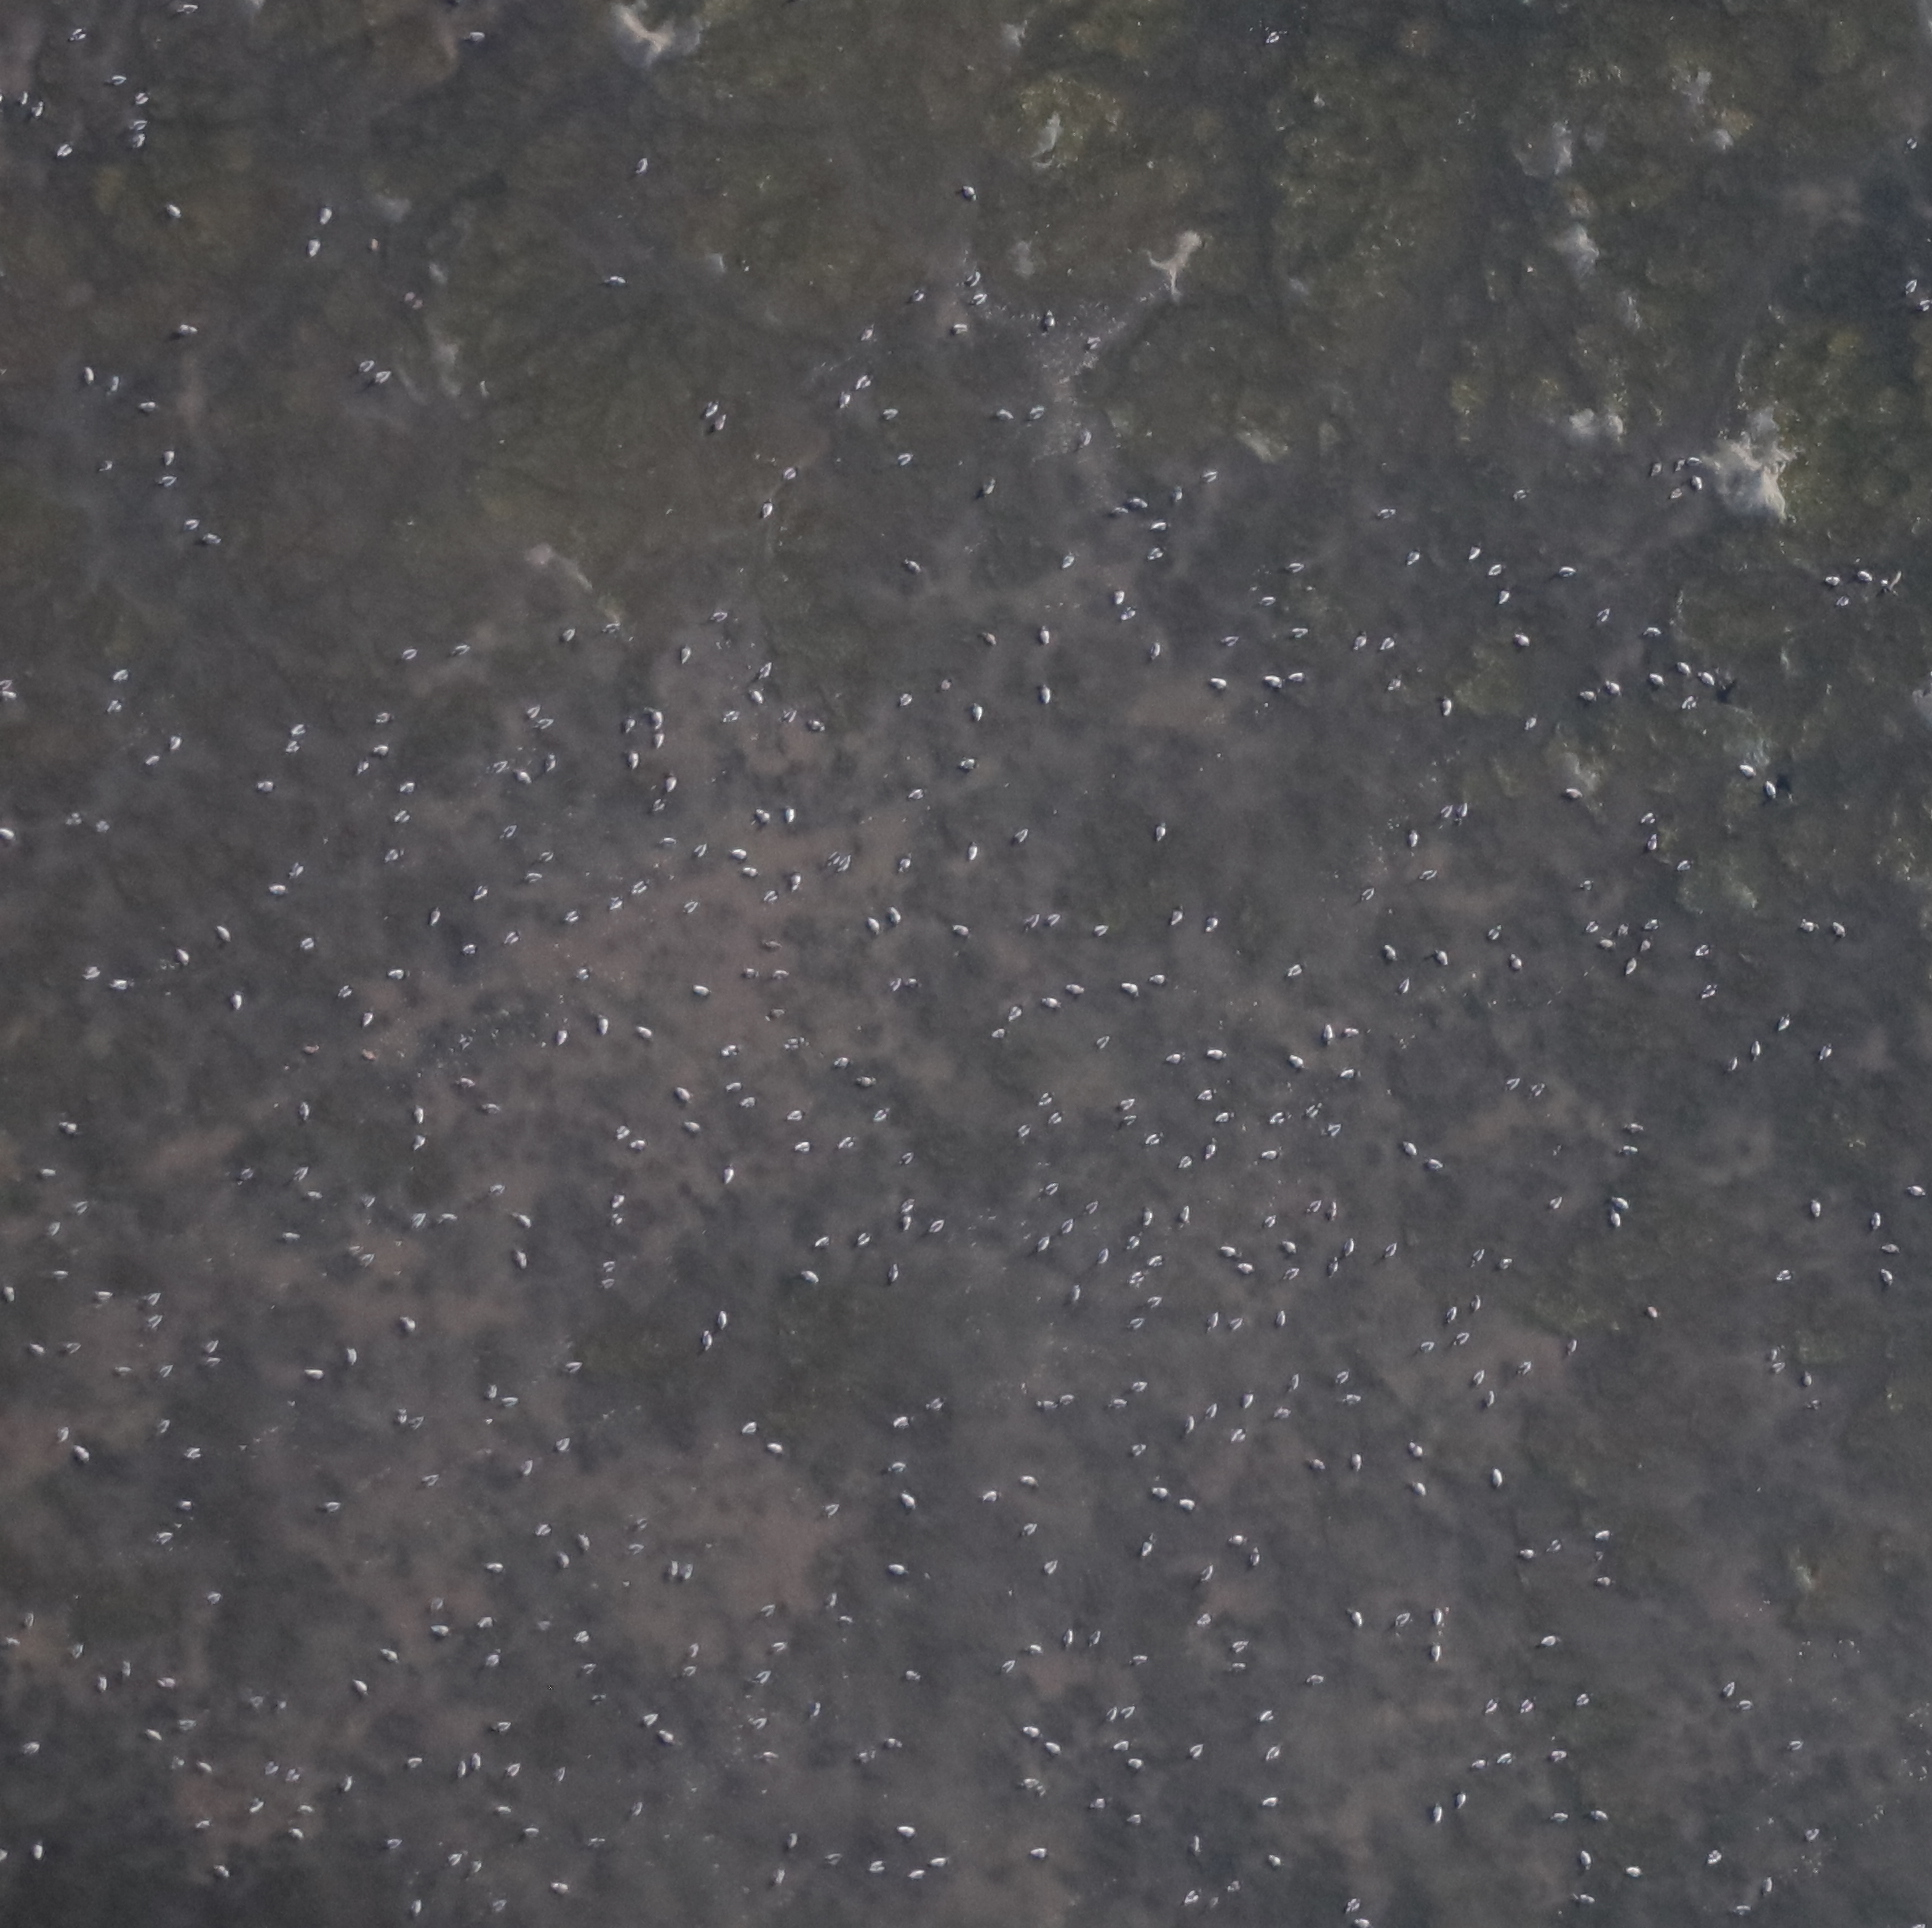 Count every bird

576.